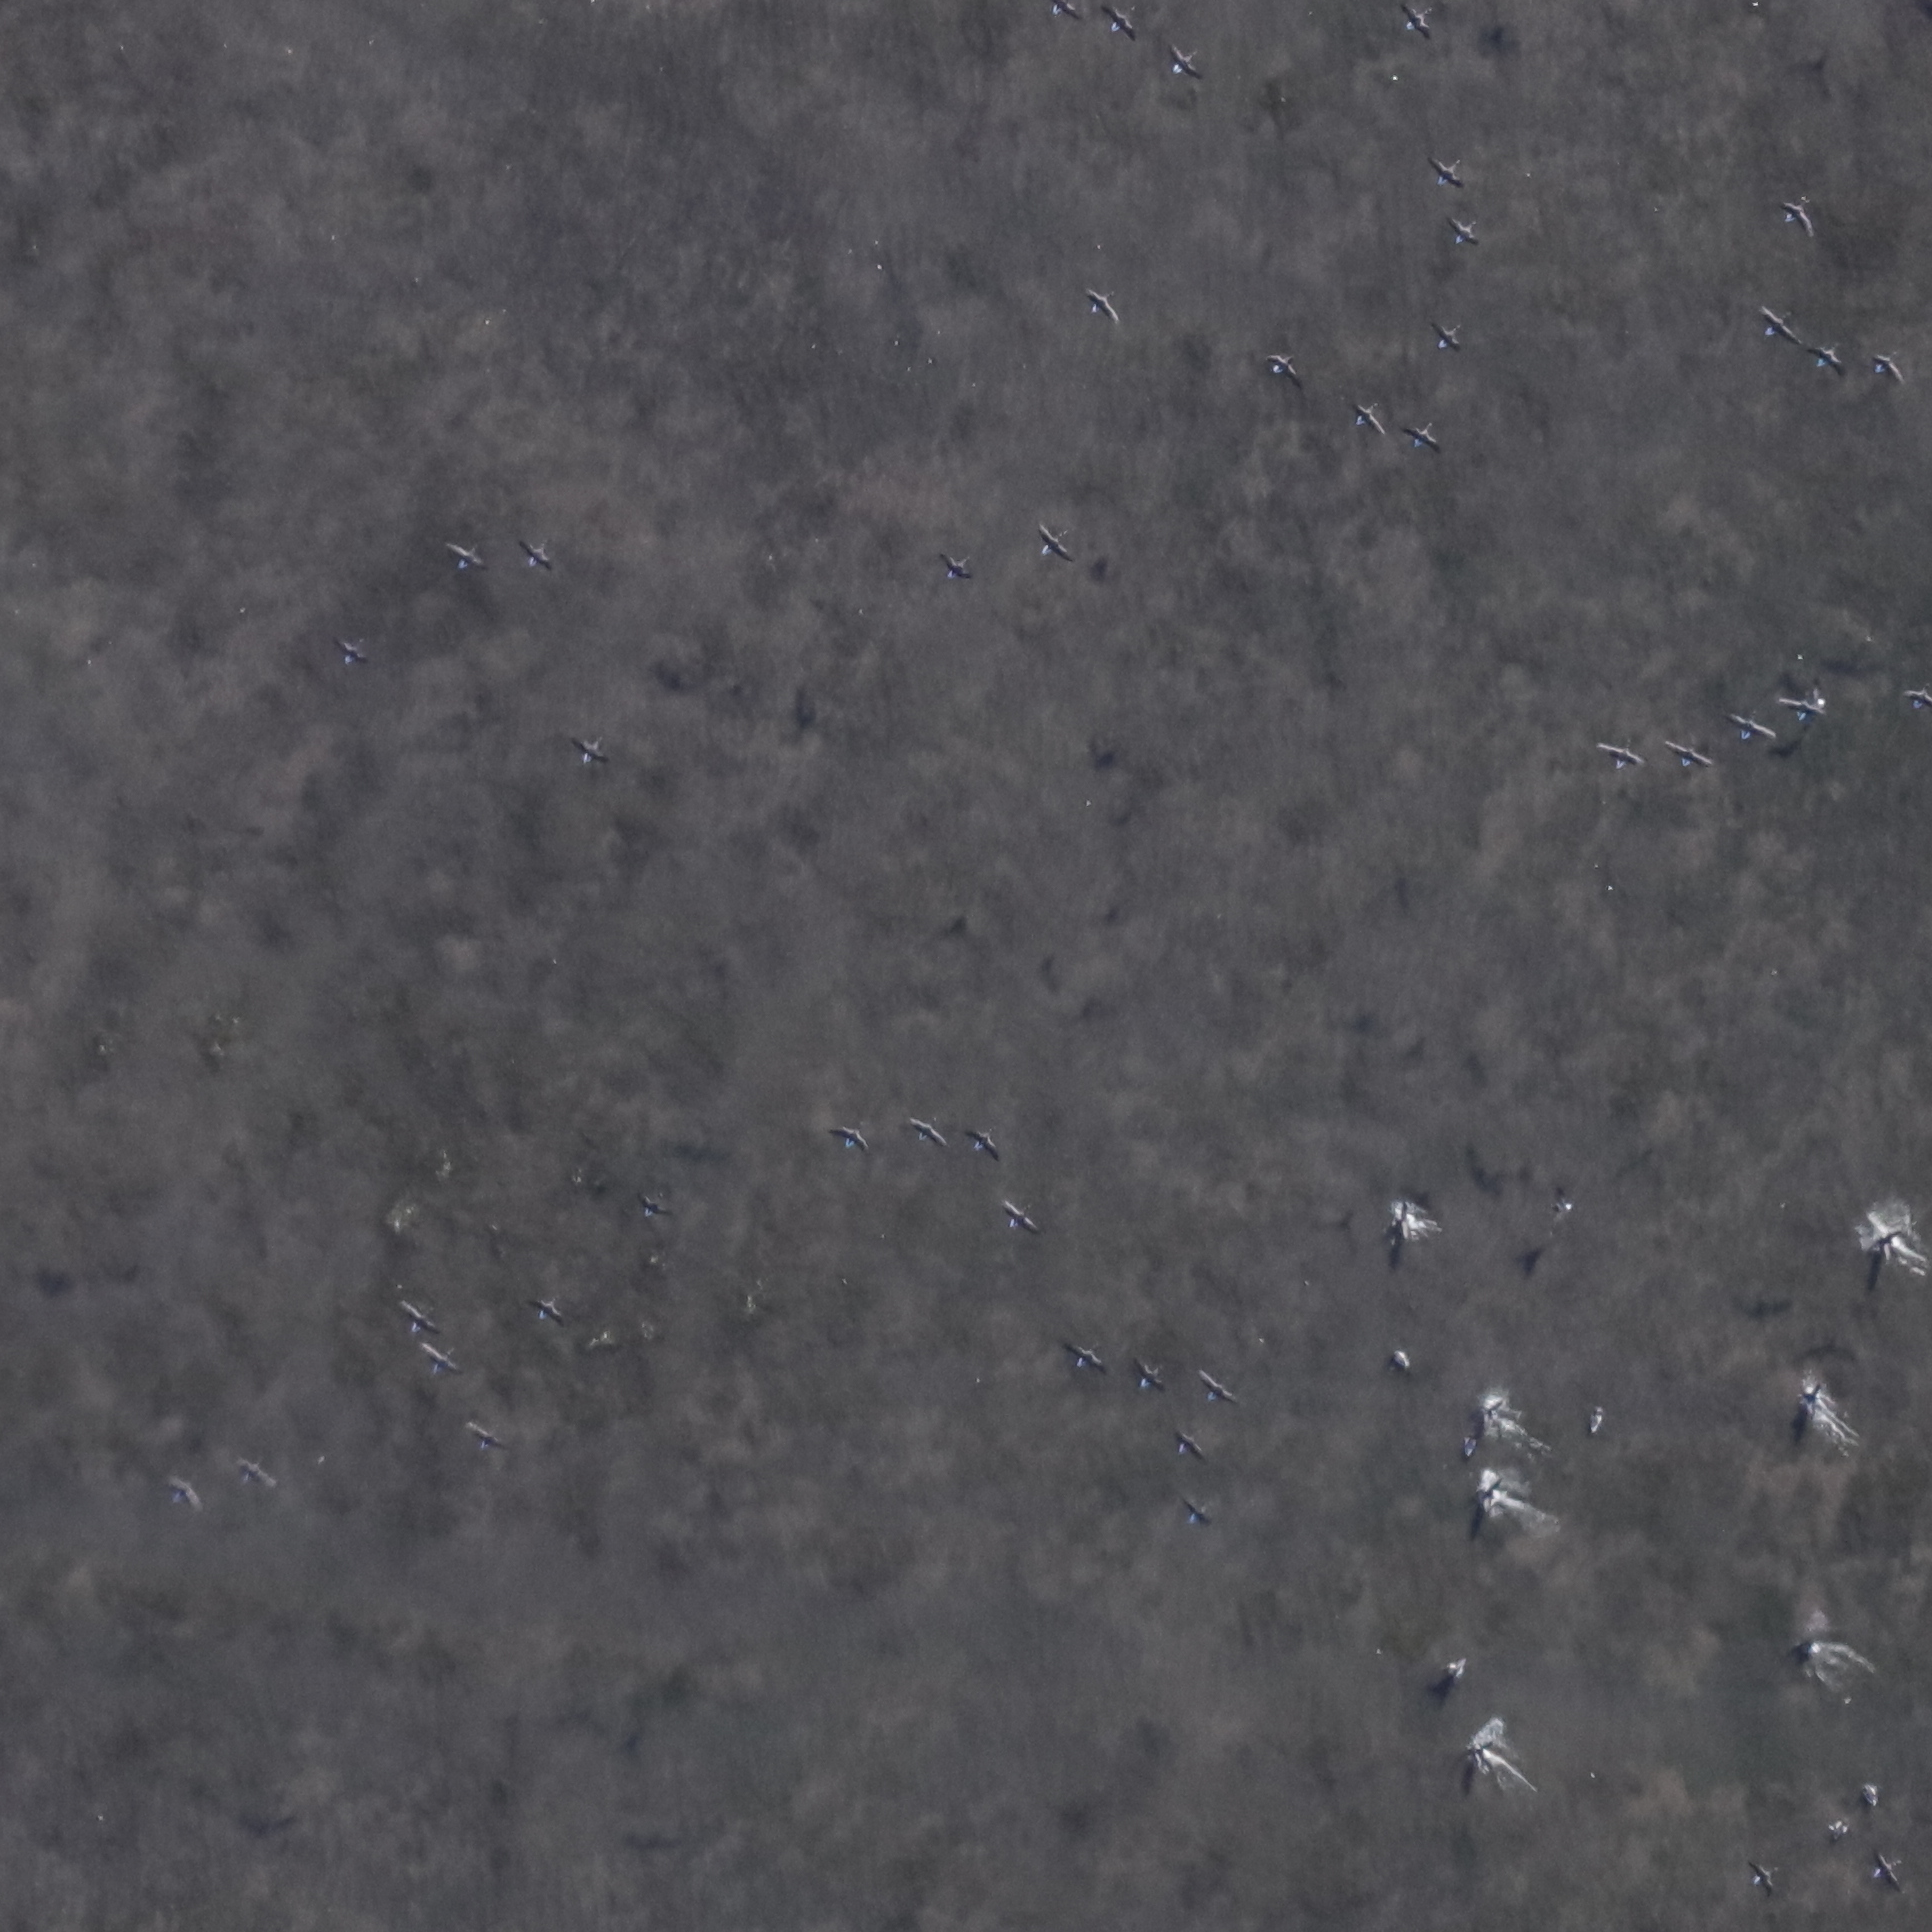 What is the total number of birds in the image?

58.